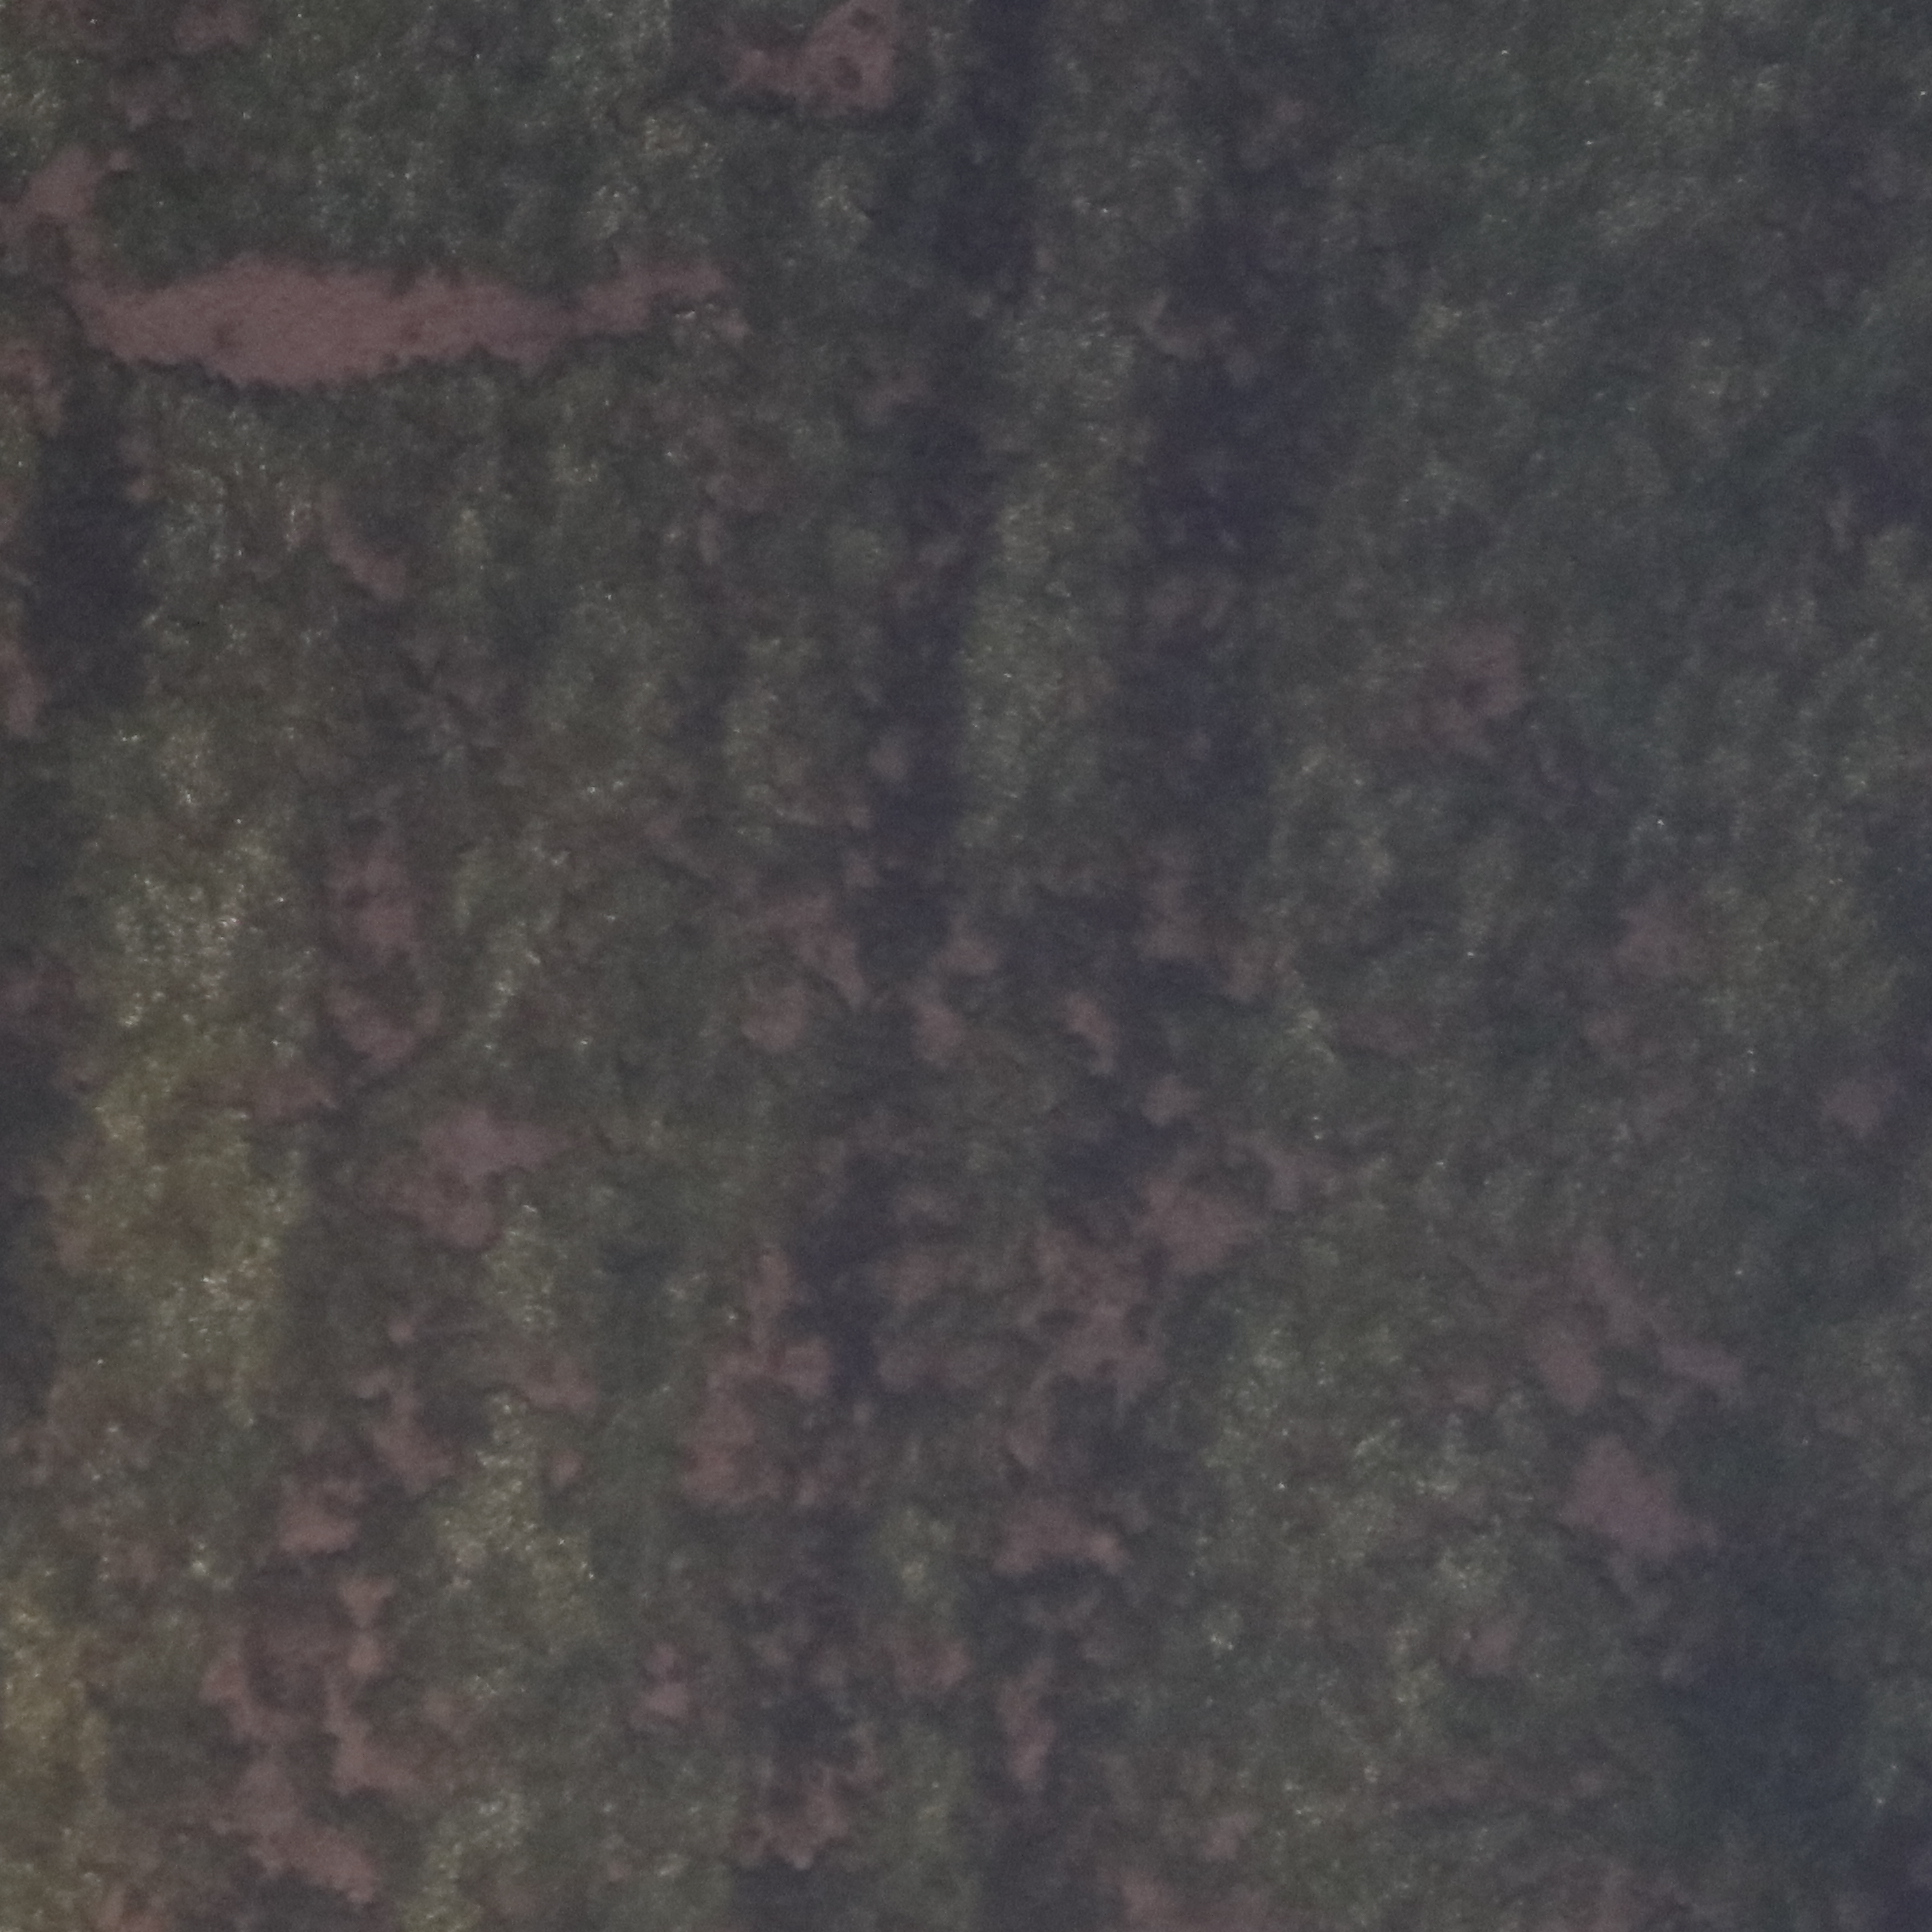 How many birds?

0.